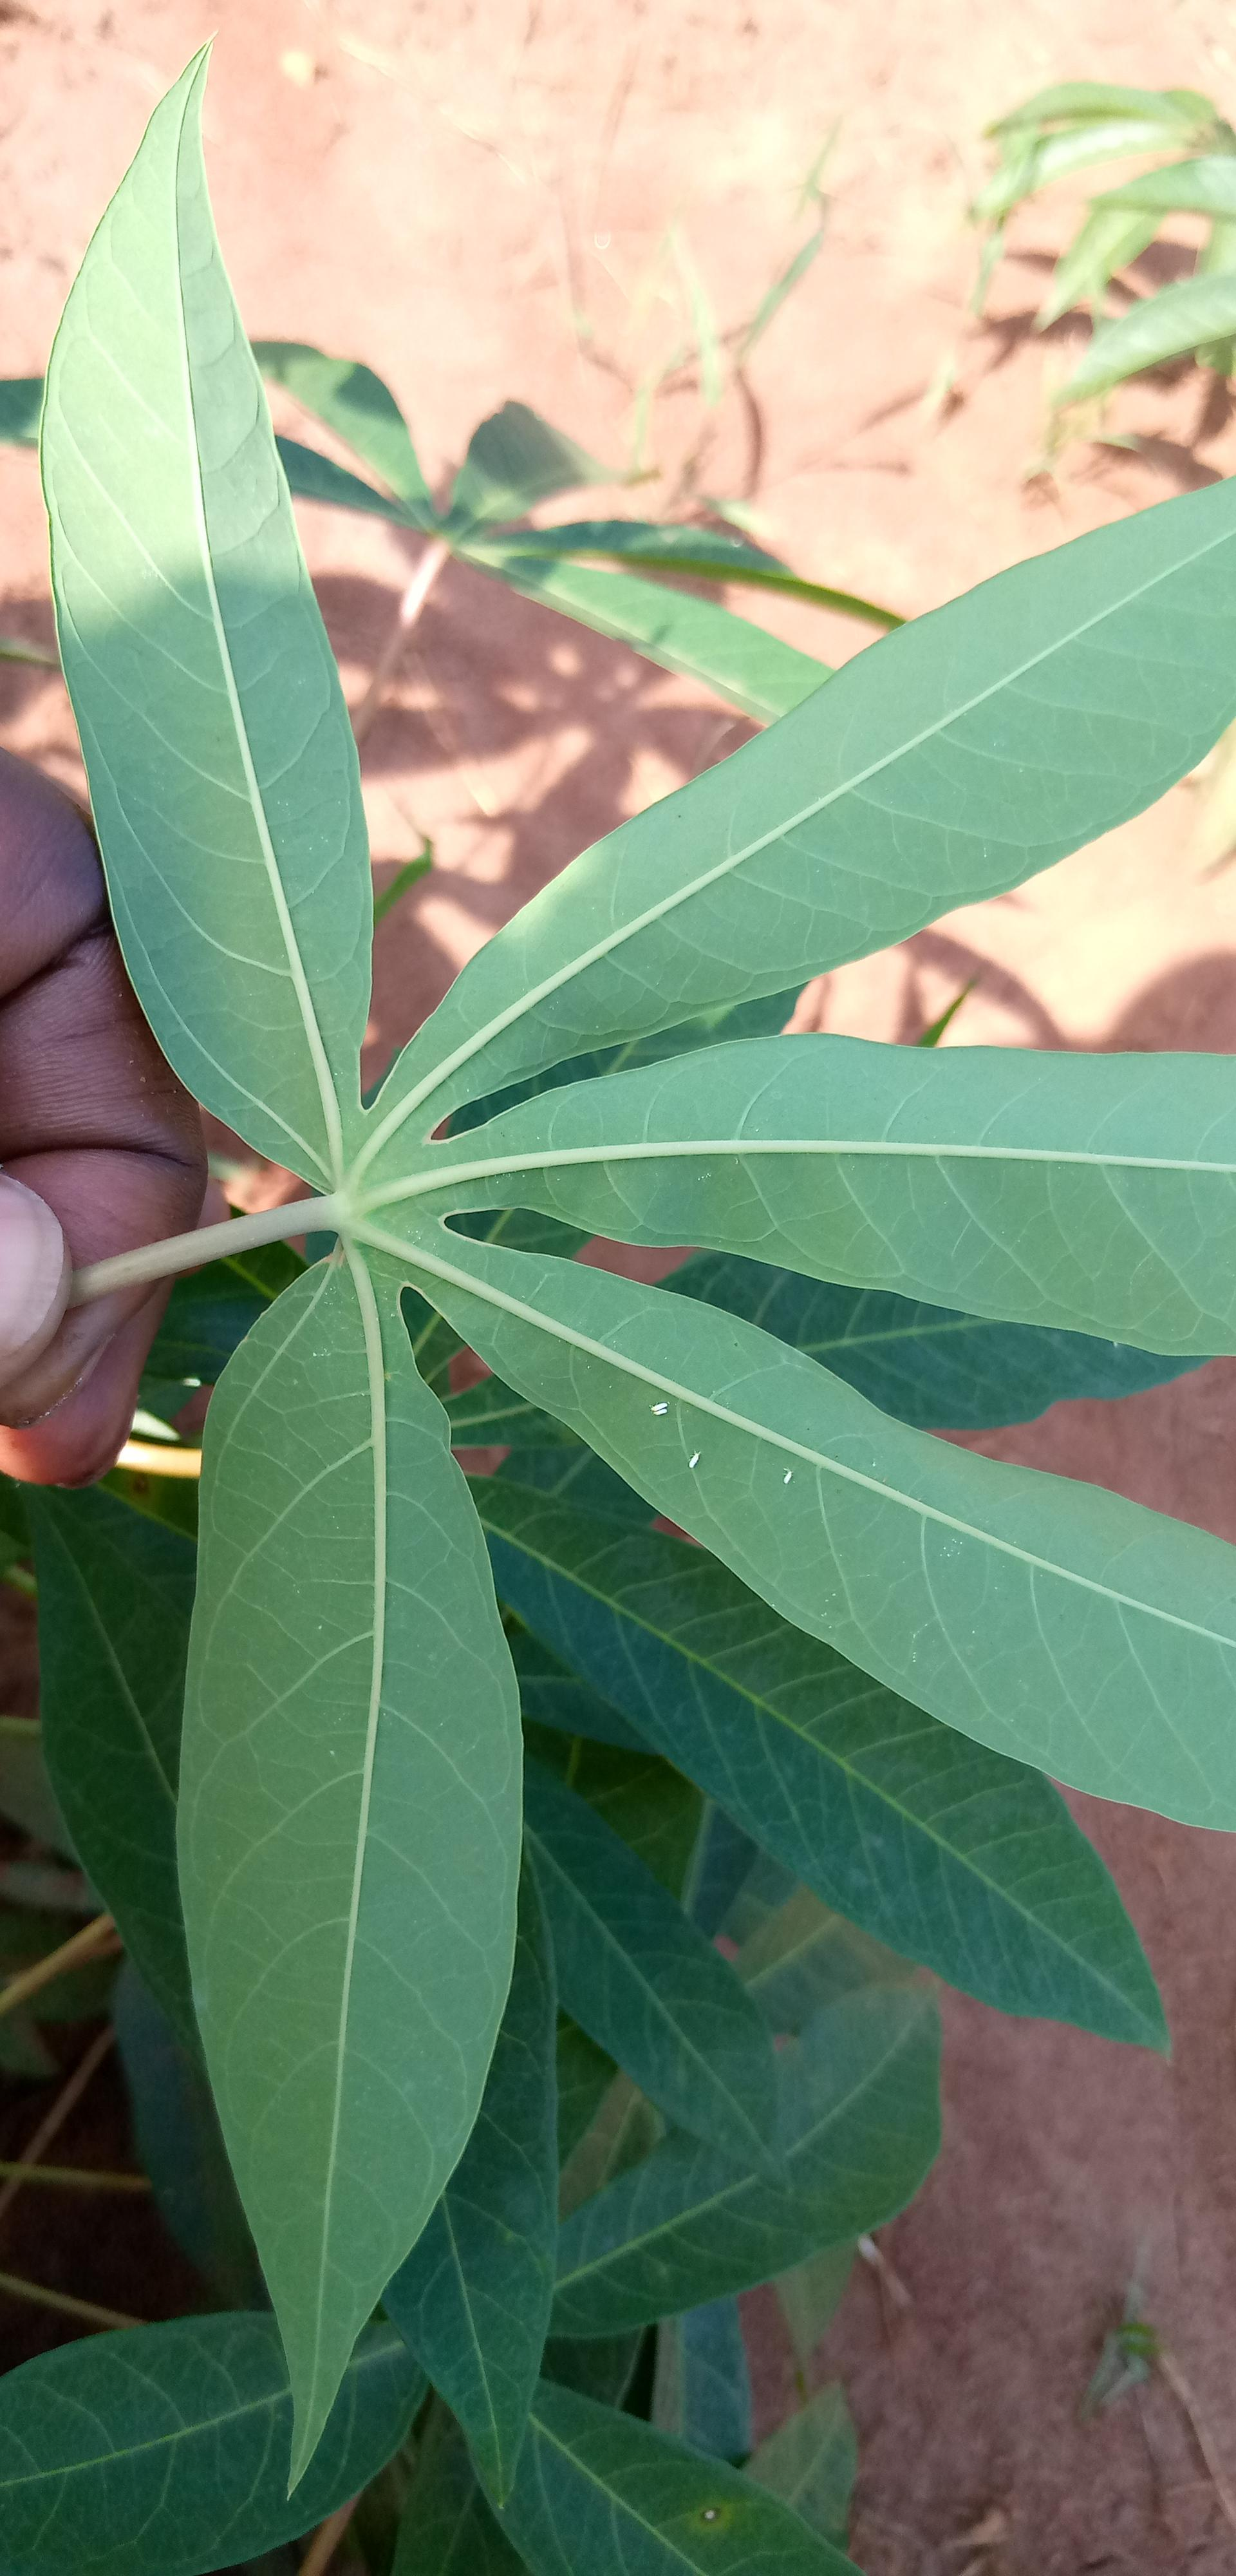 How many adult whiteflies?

4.